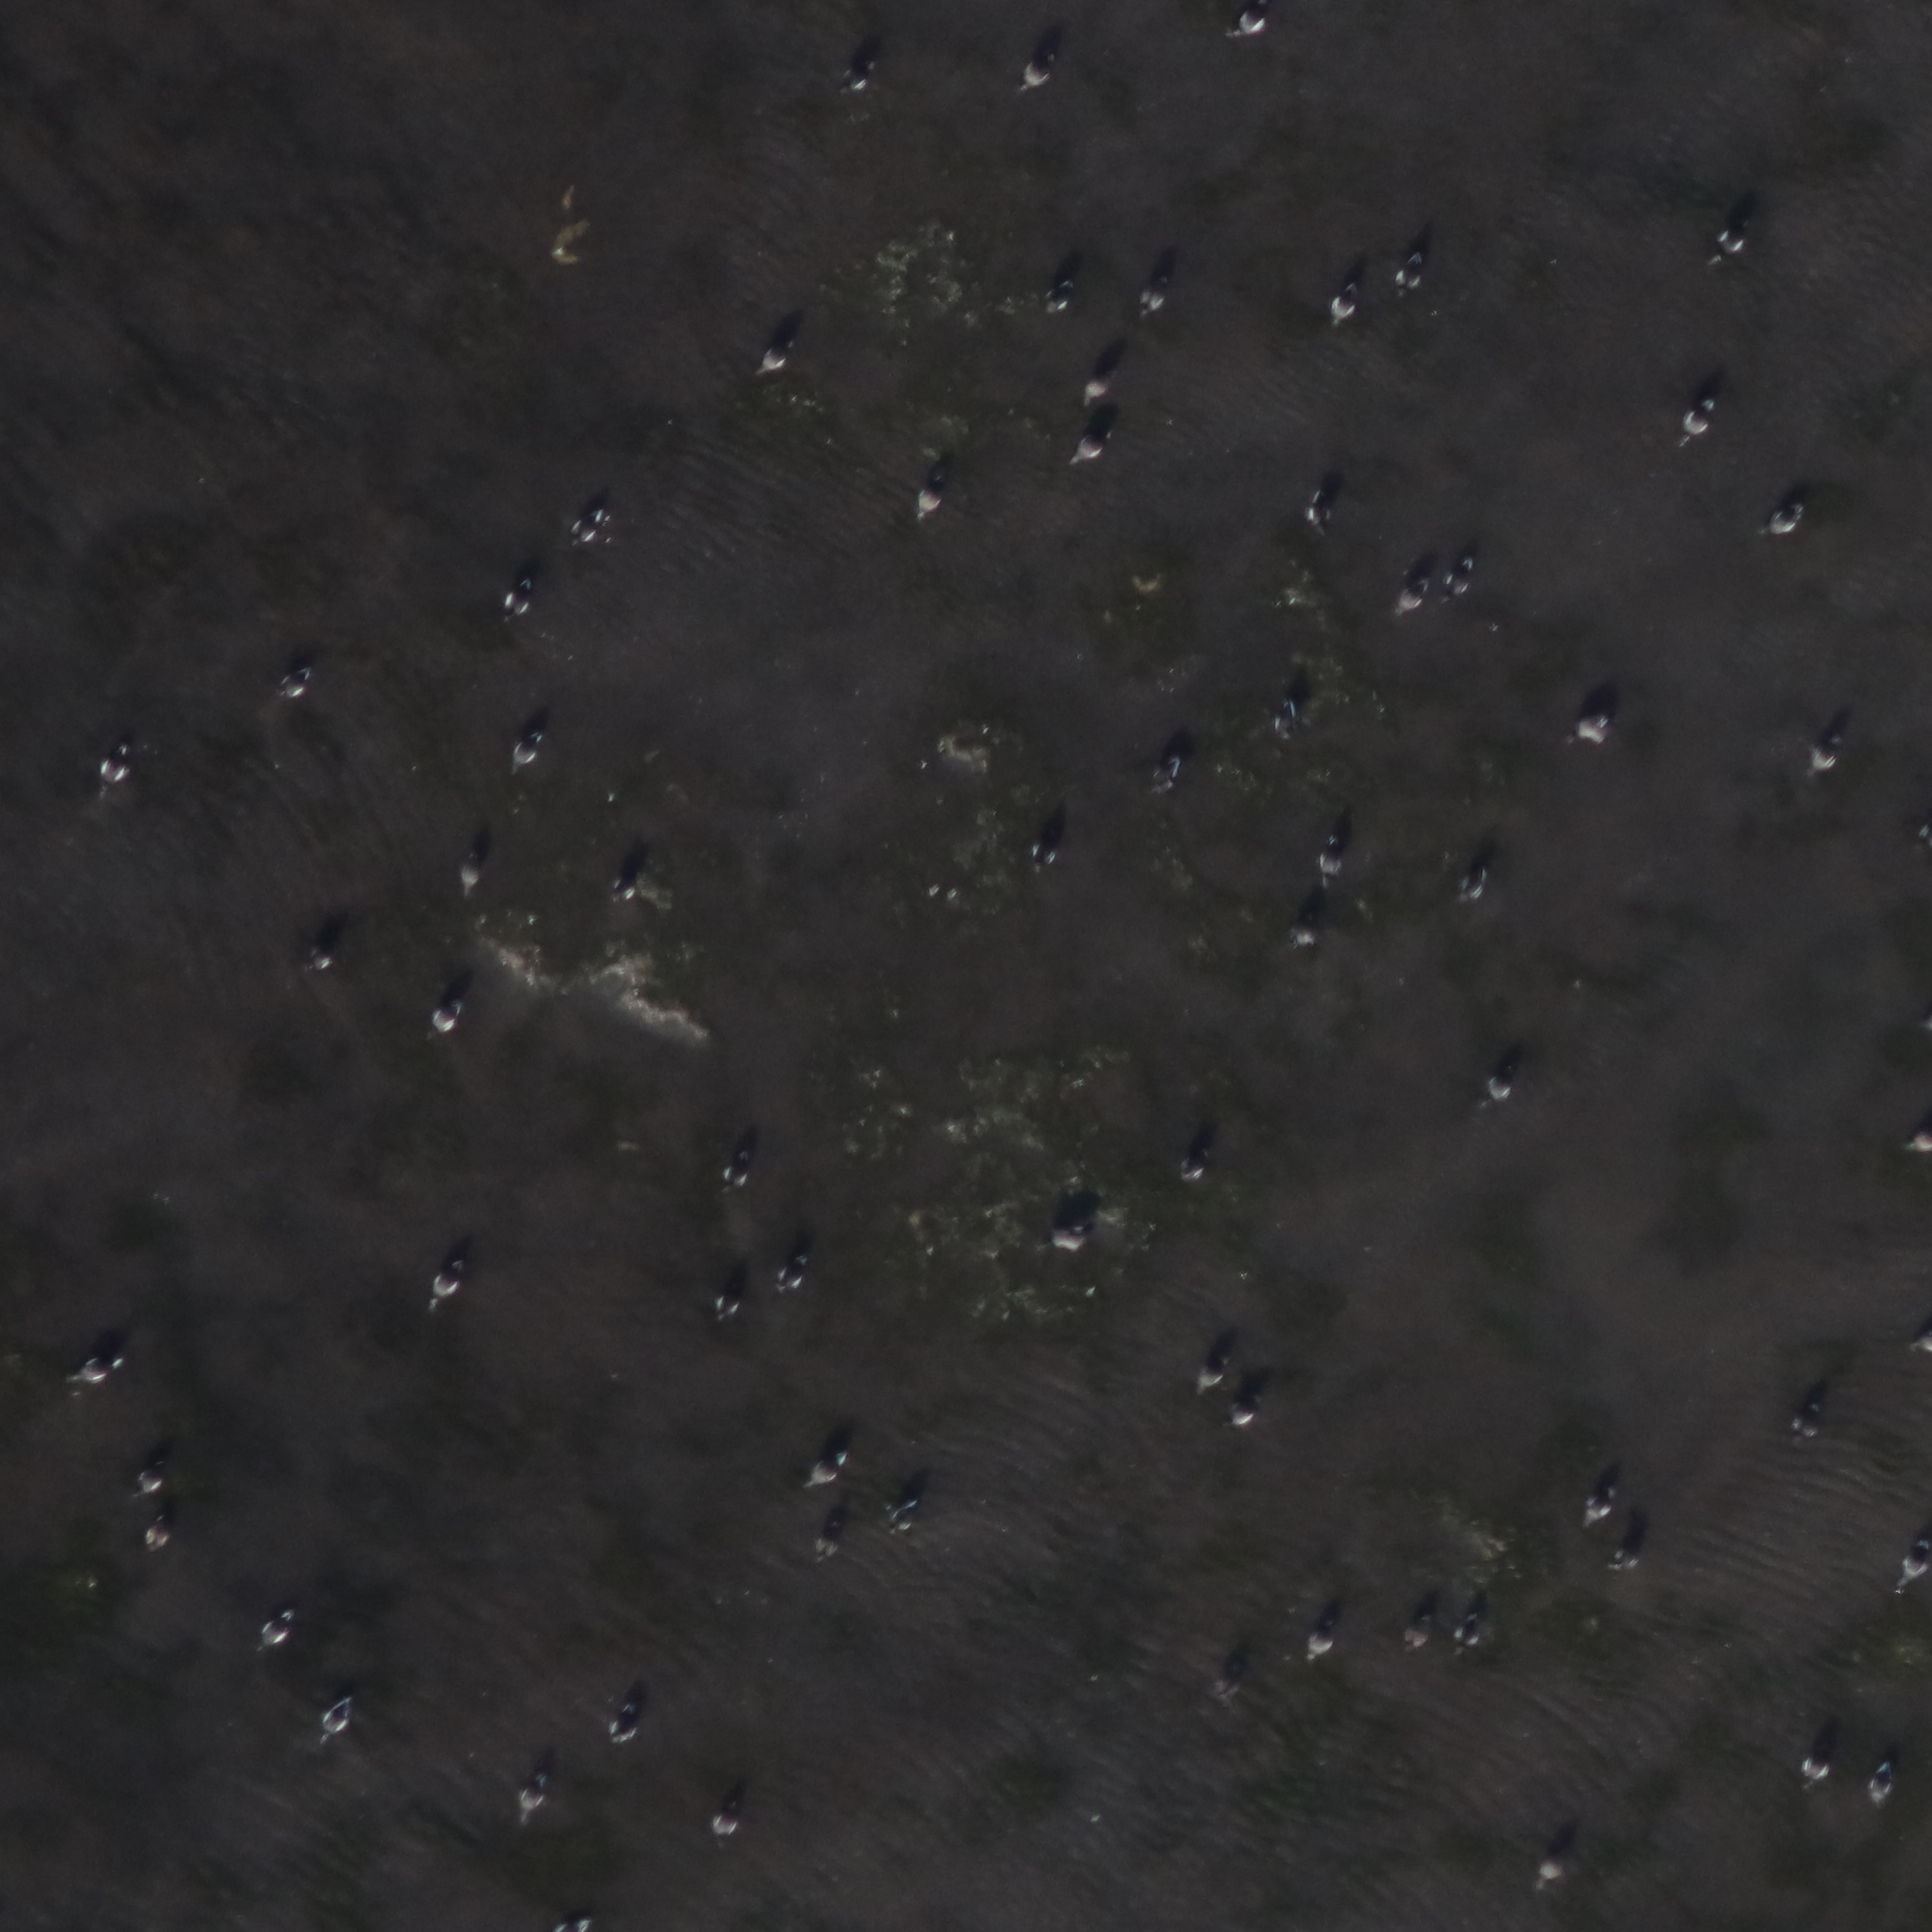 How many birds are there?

66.